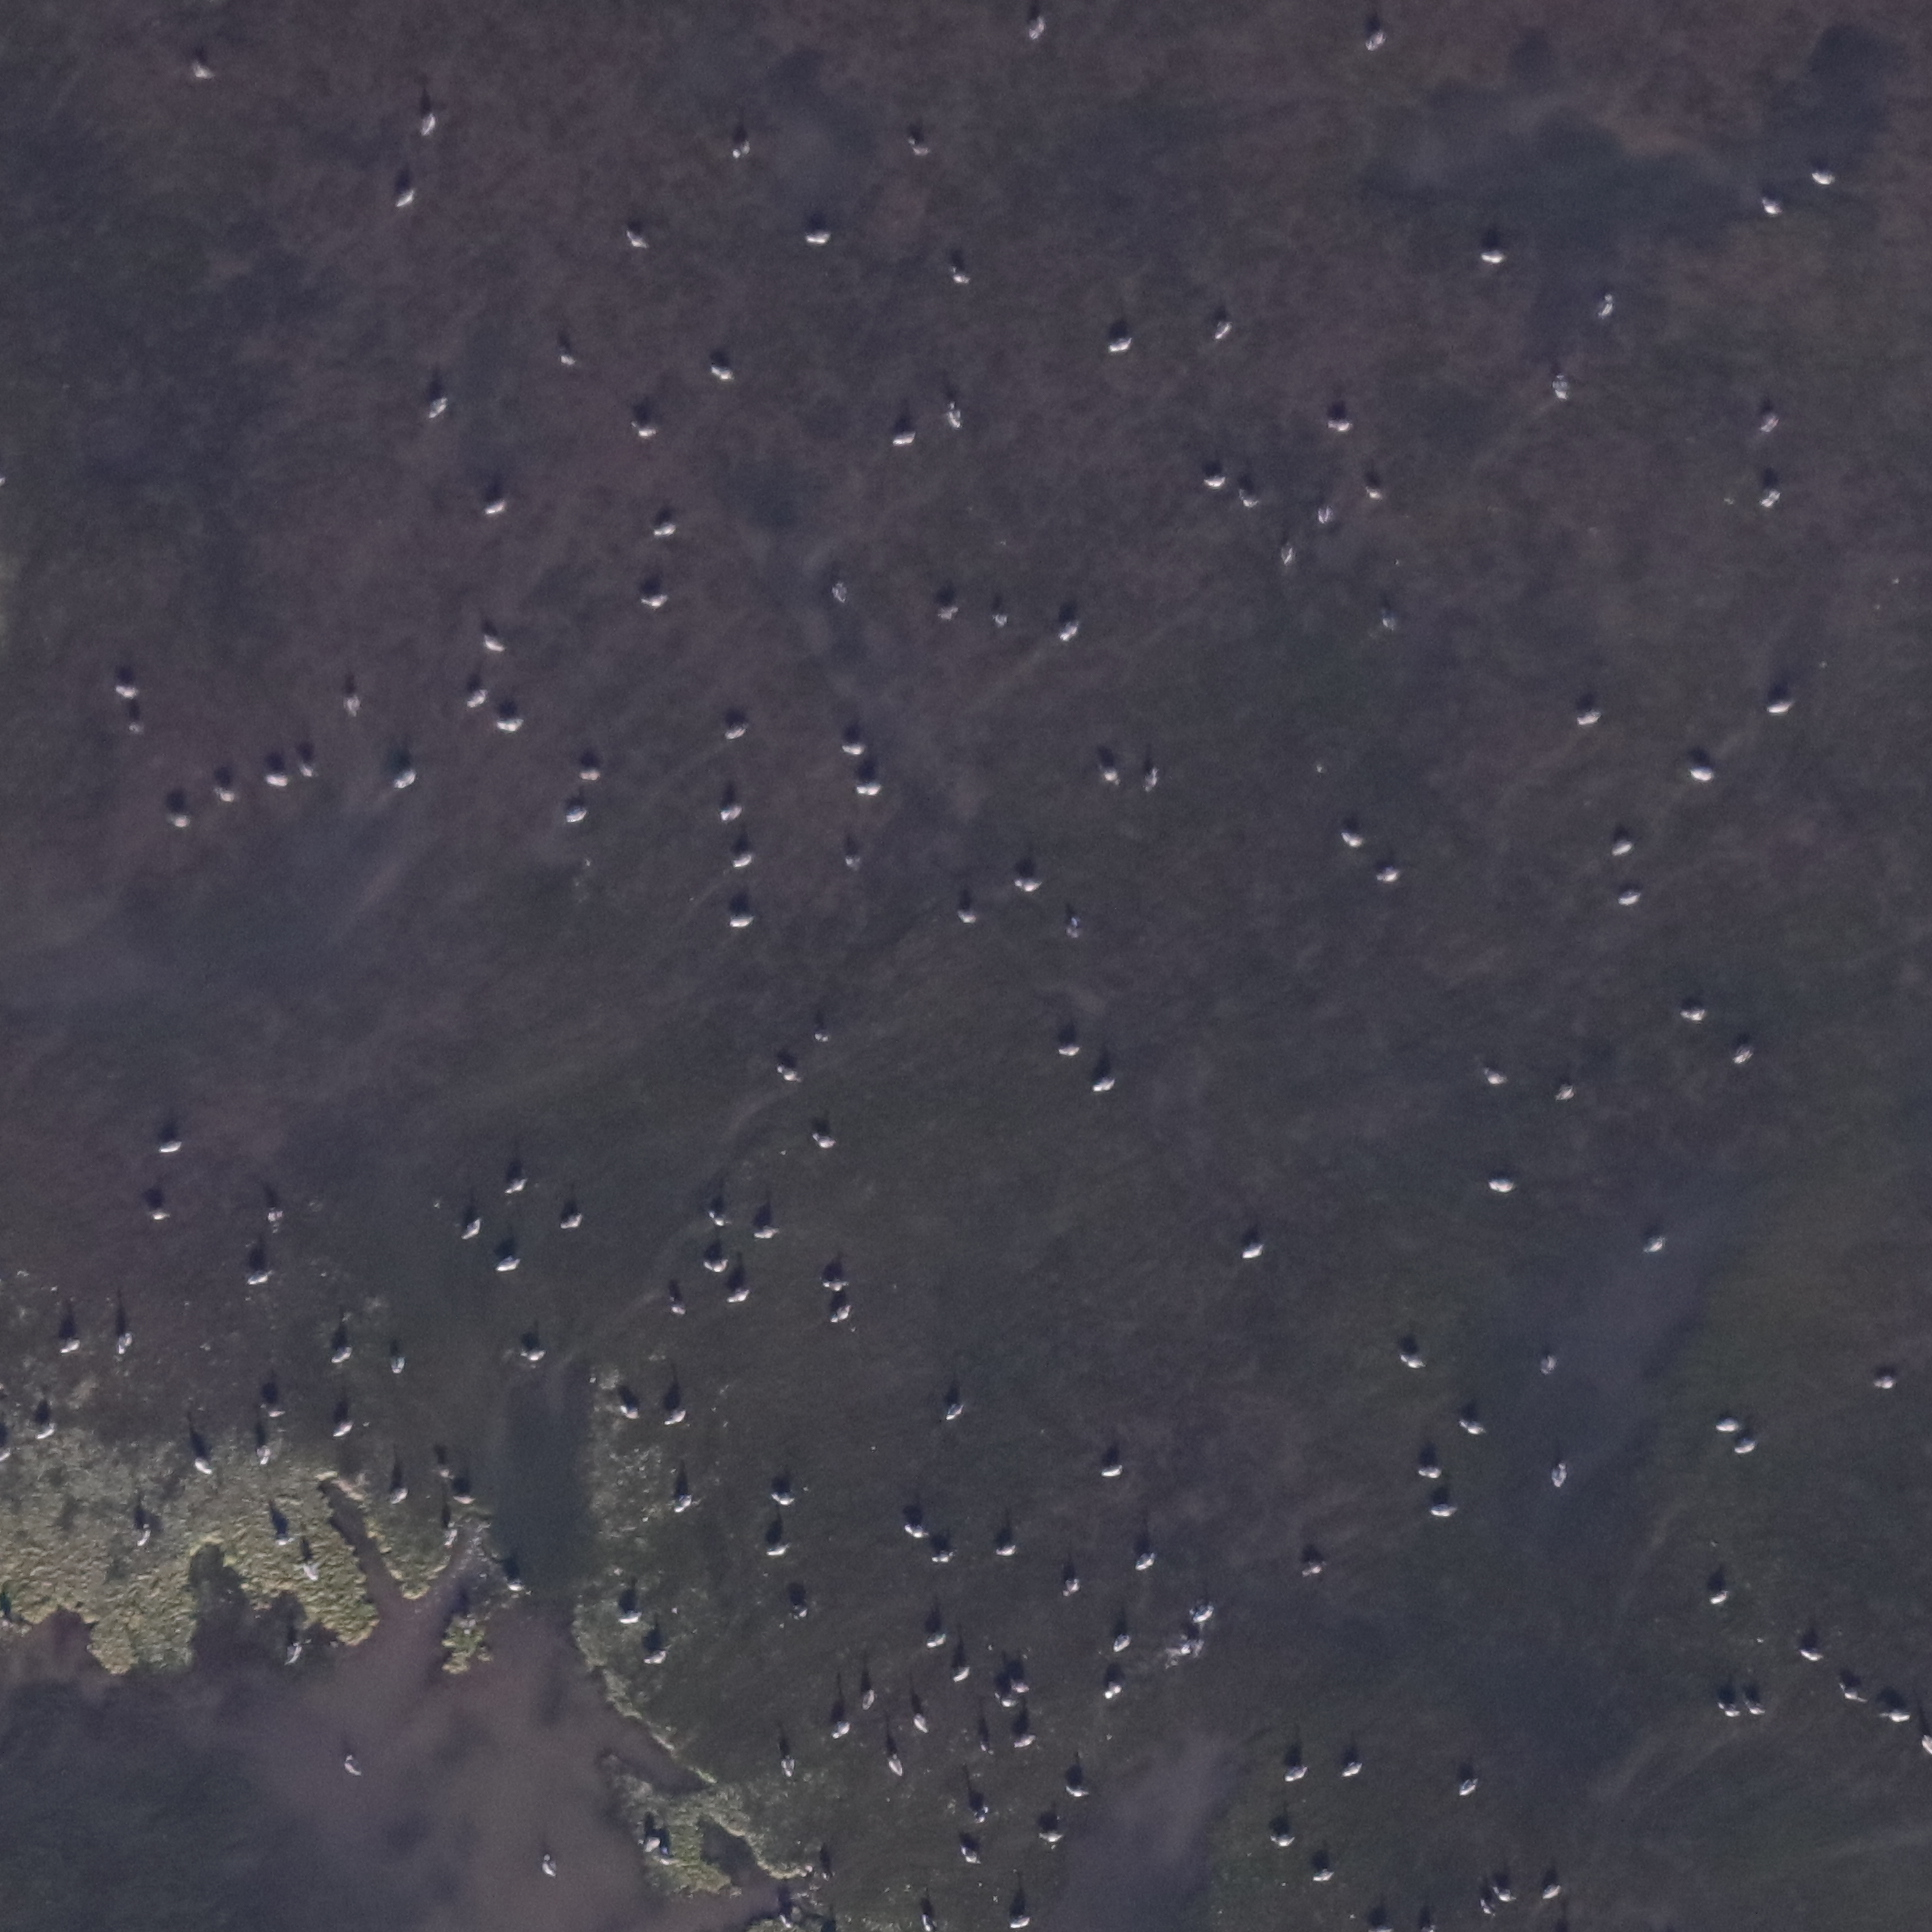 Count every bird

186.